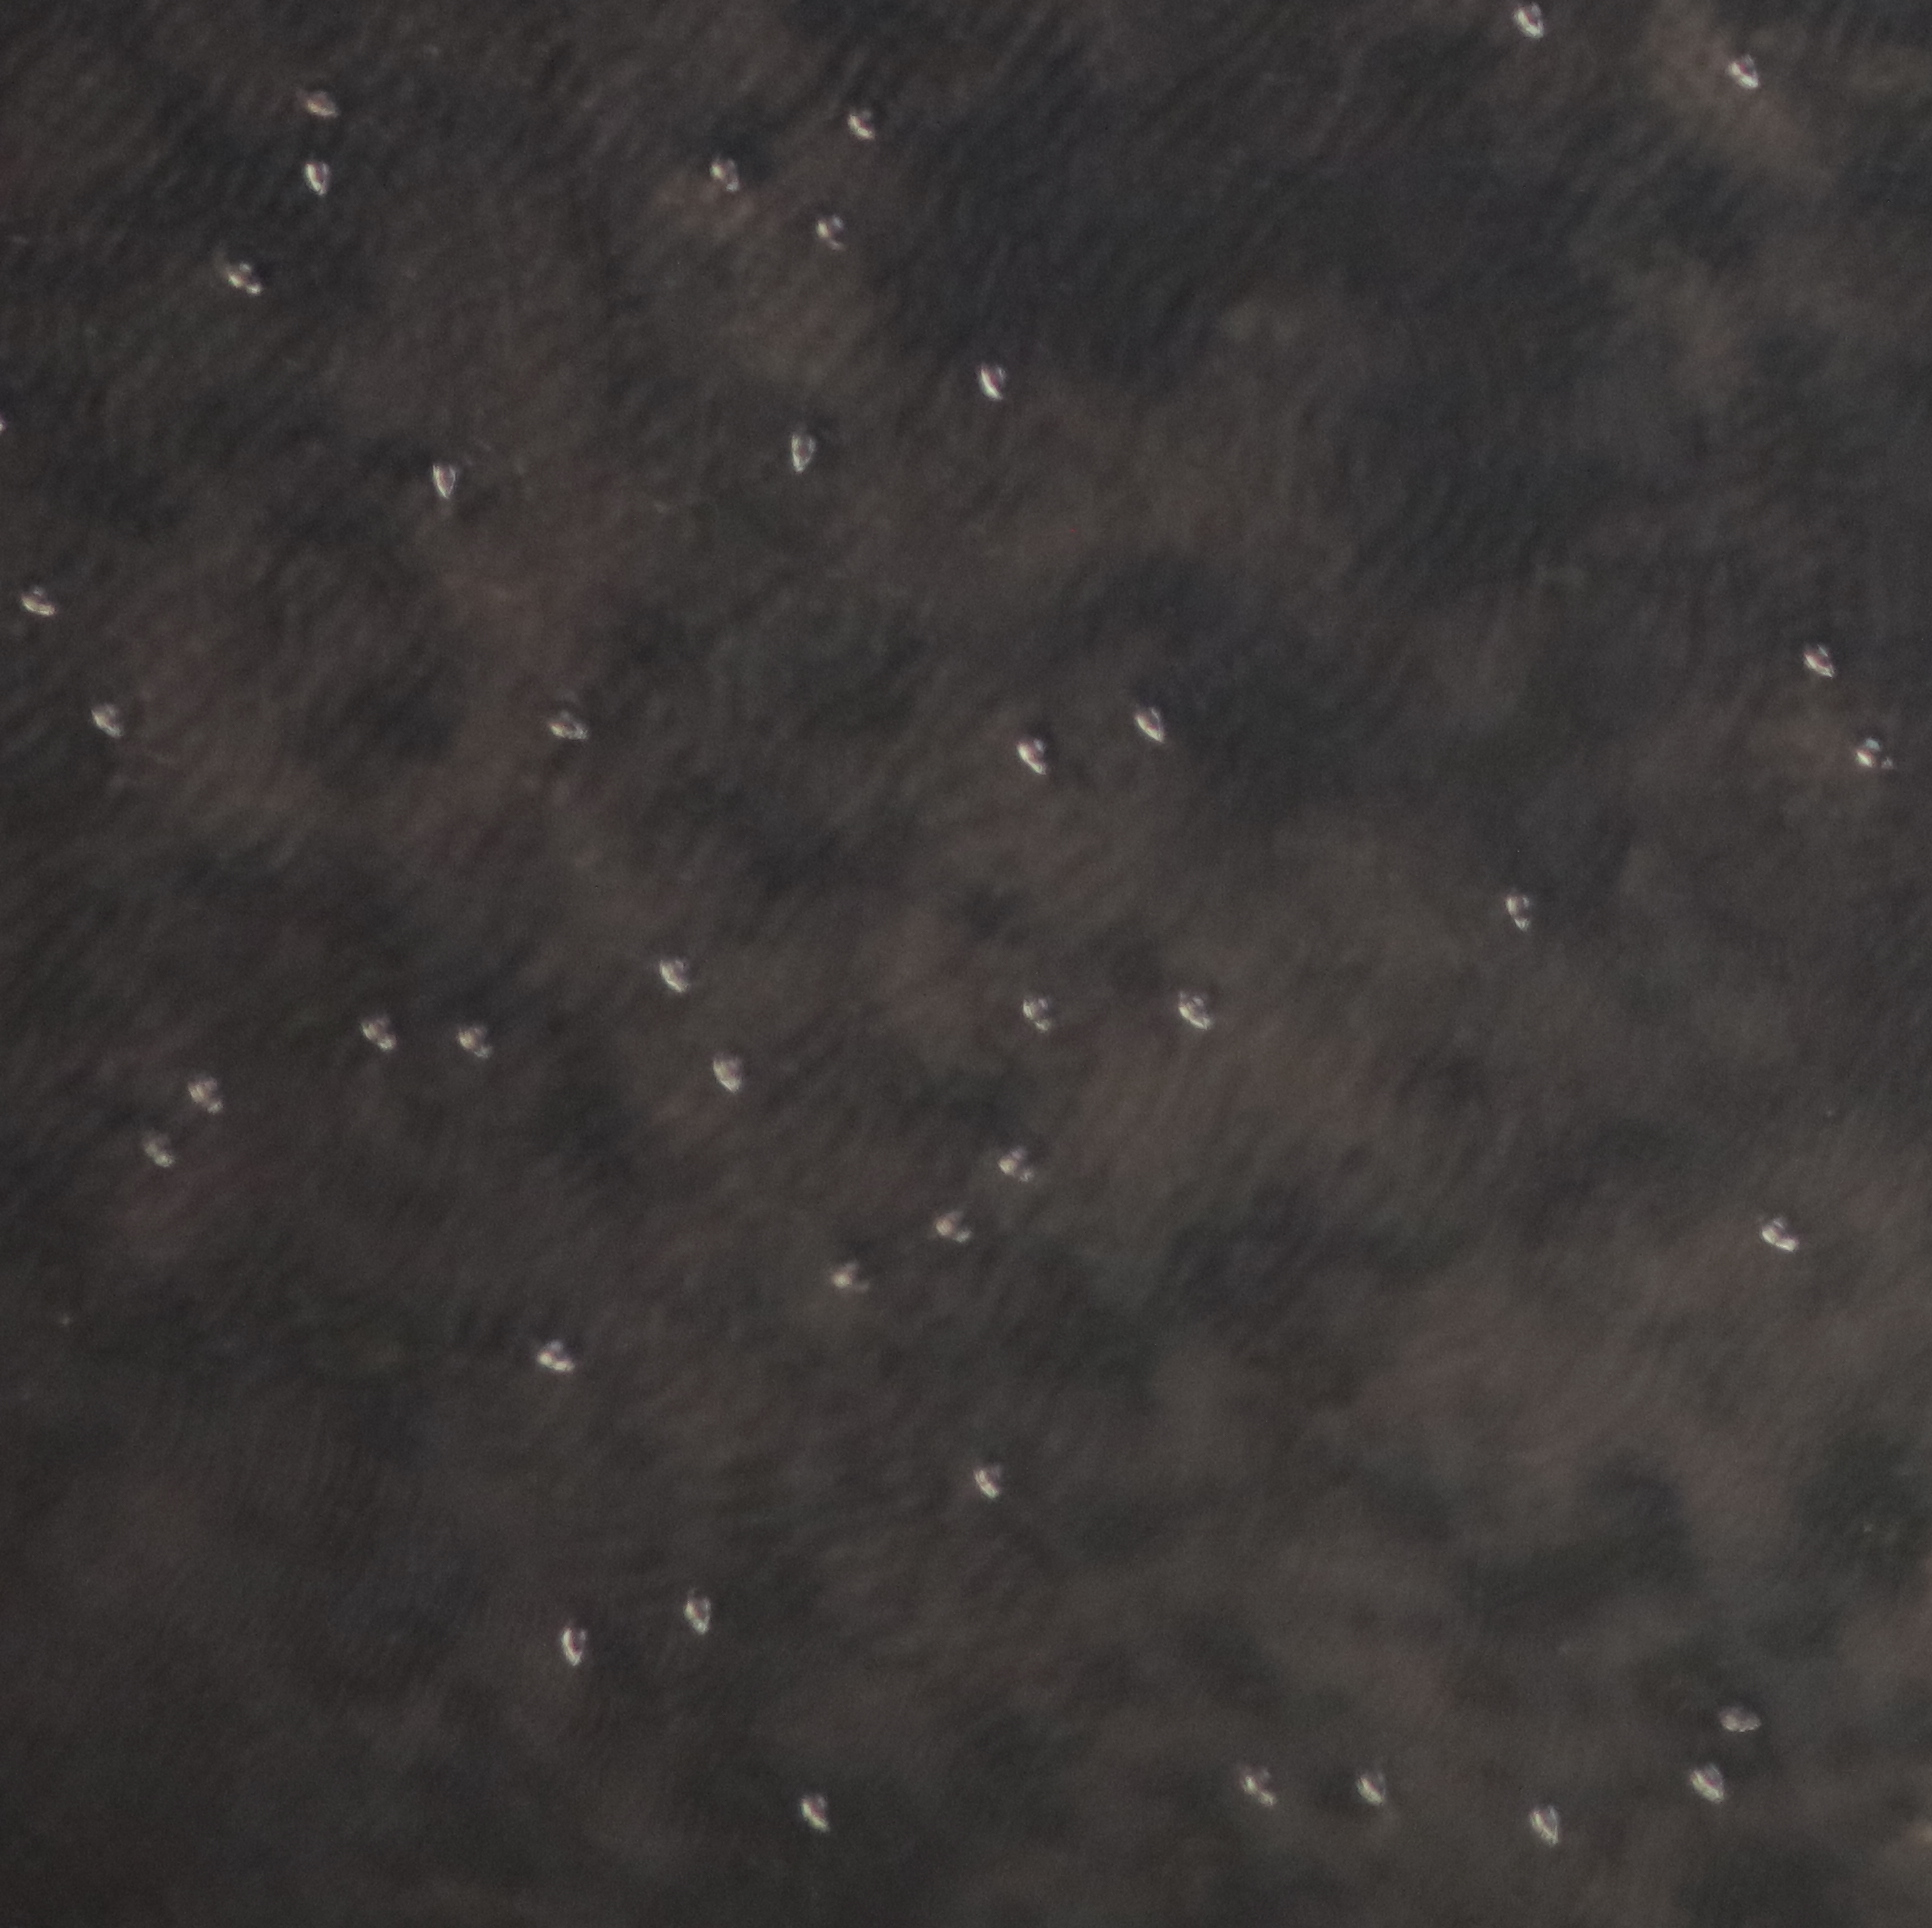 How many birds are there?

41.